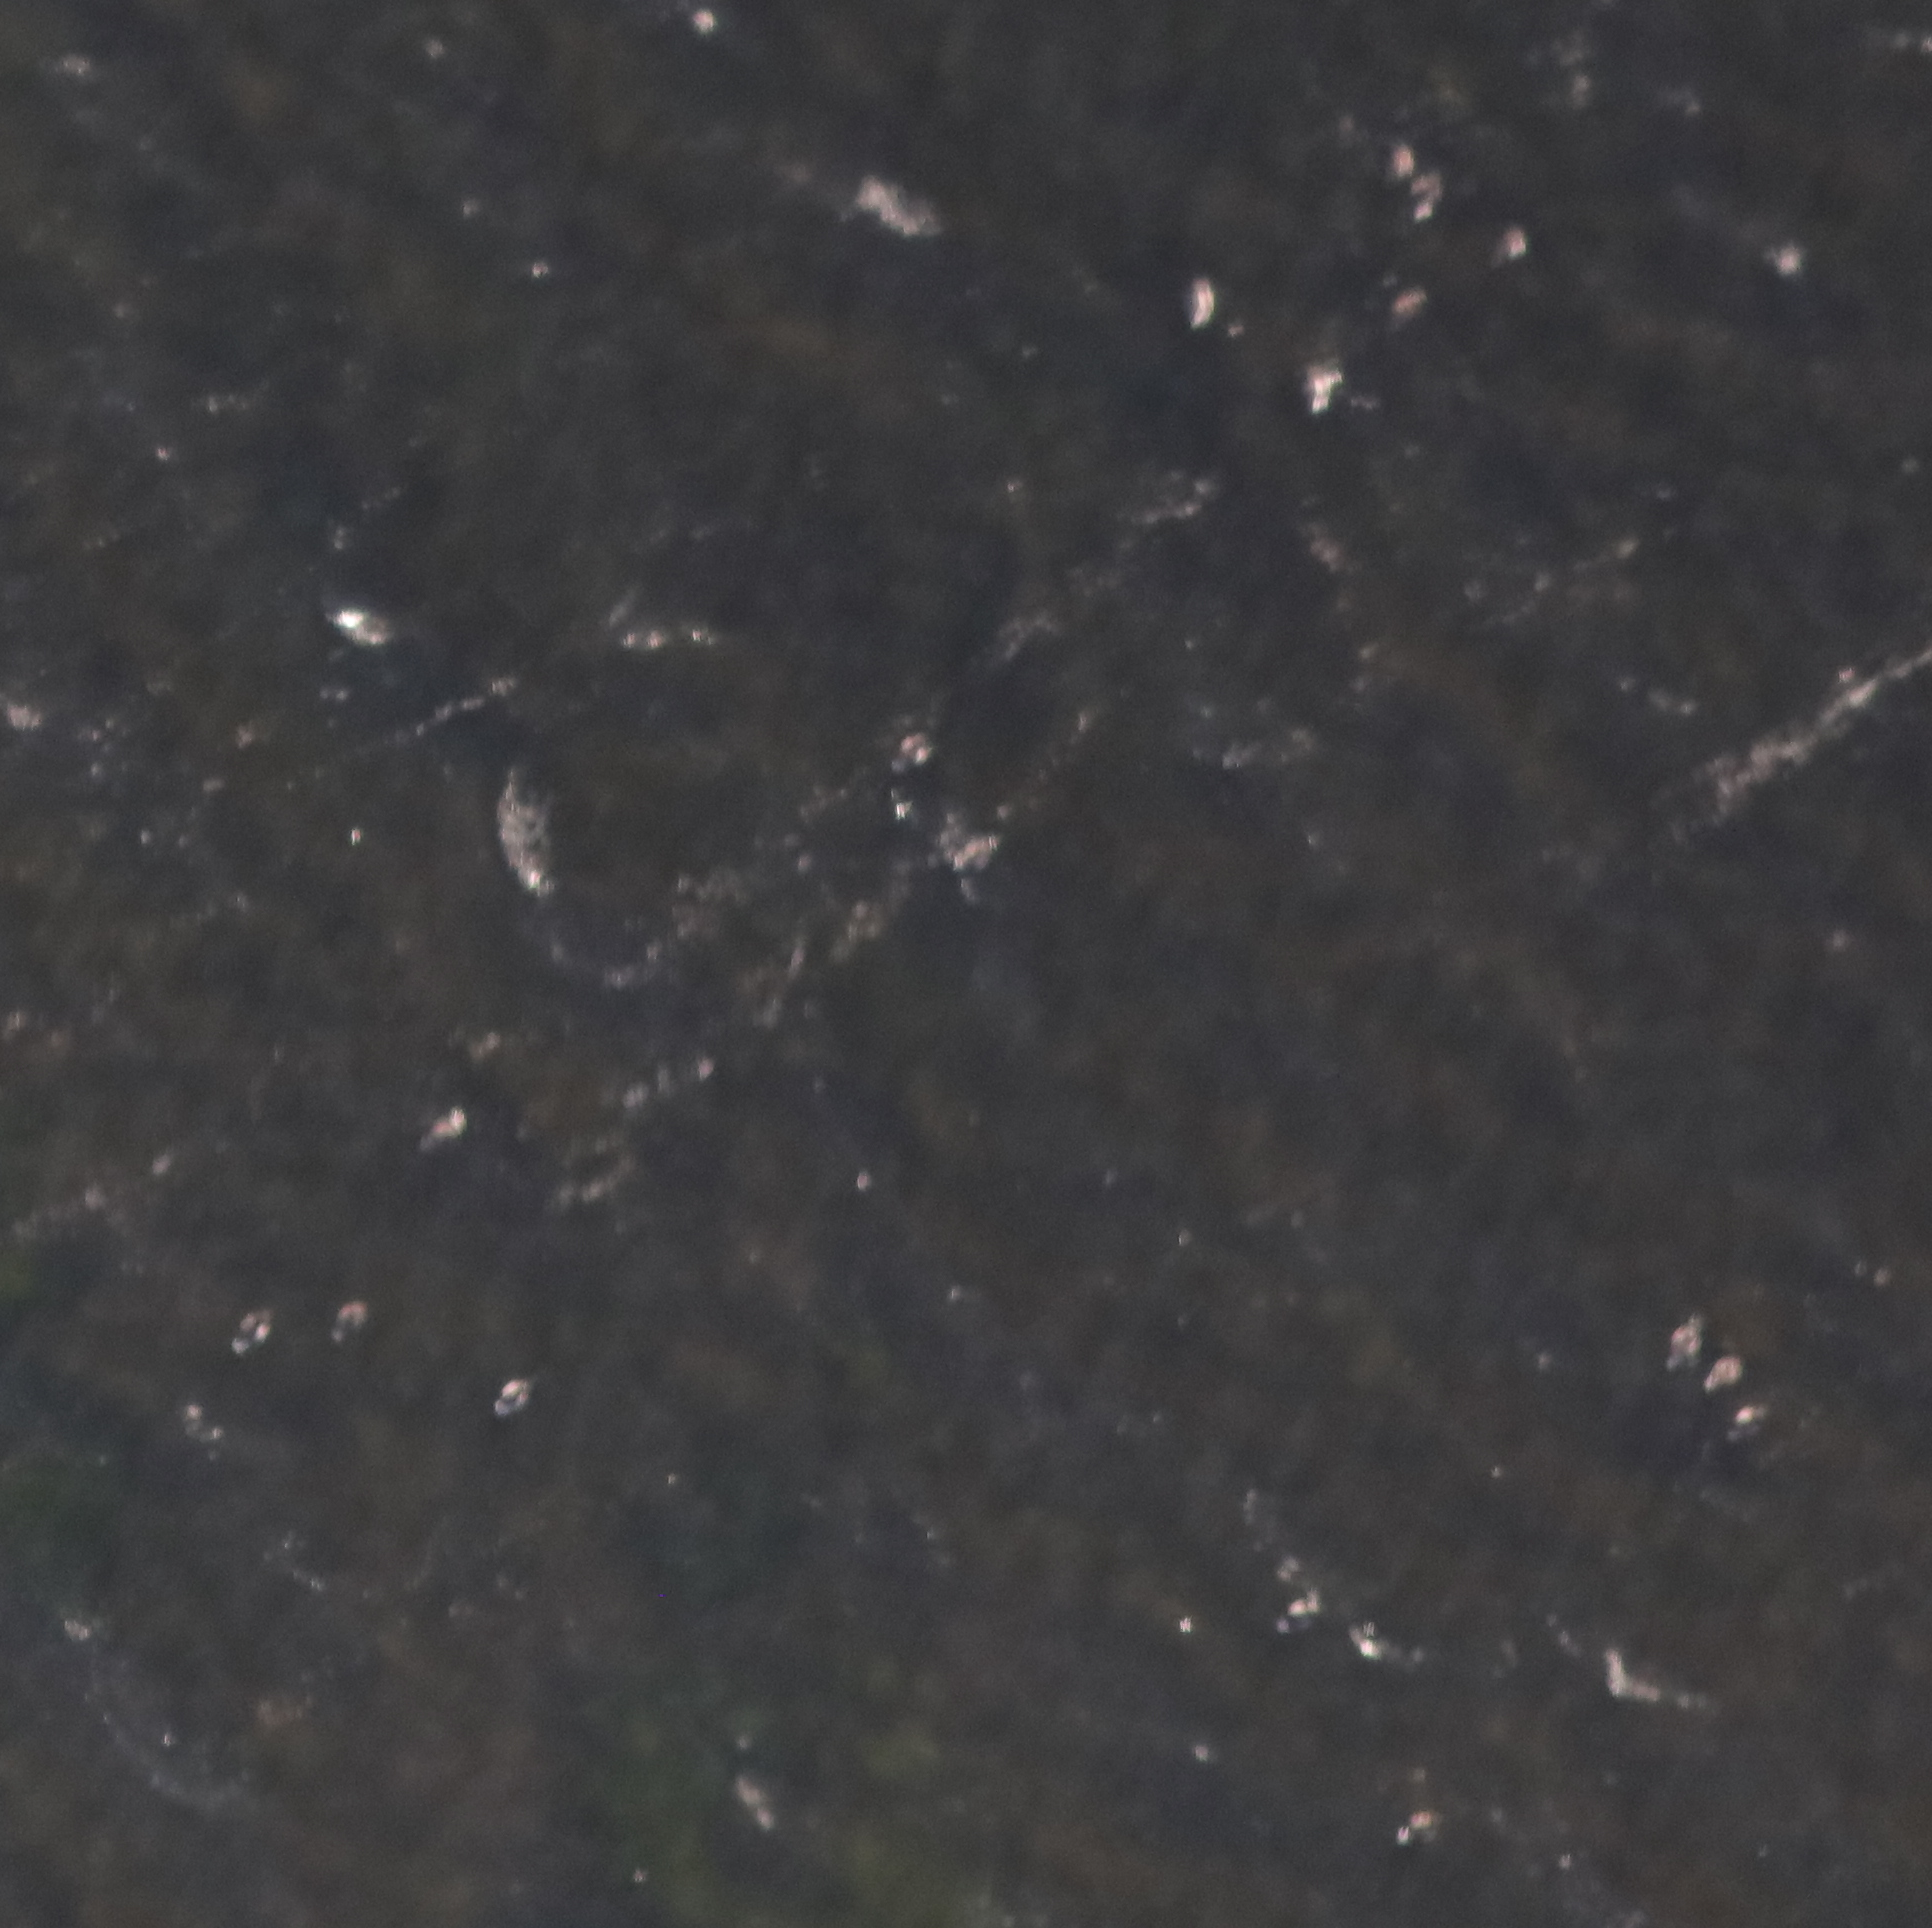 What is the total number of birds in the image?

17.